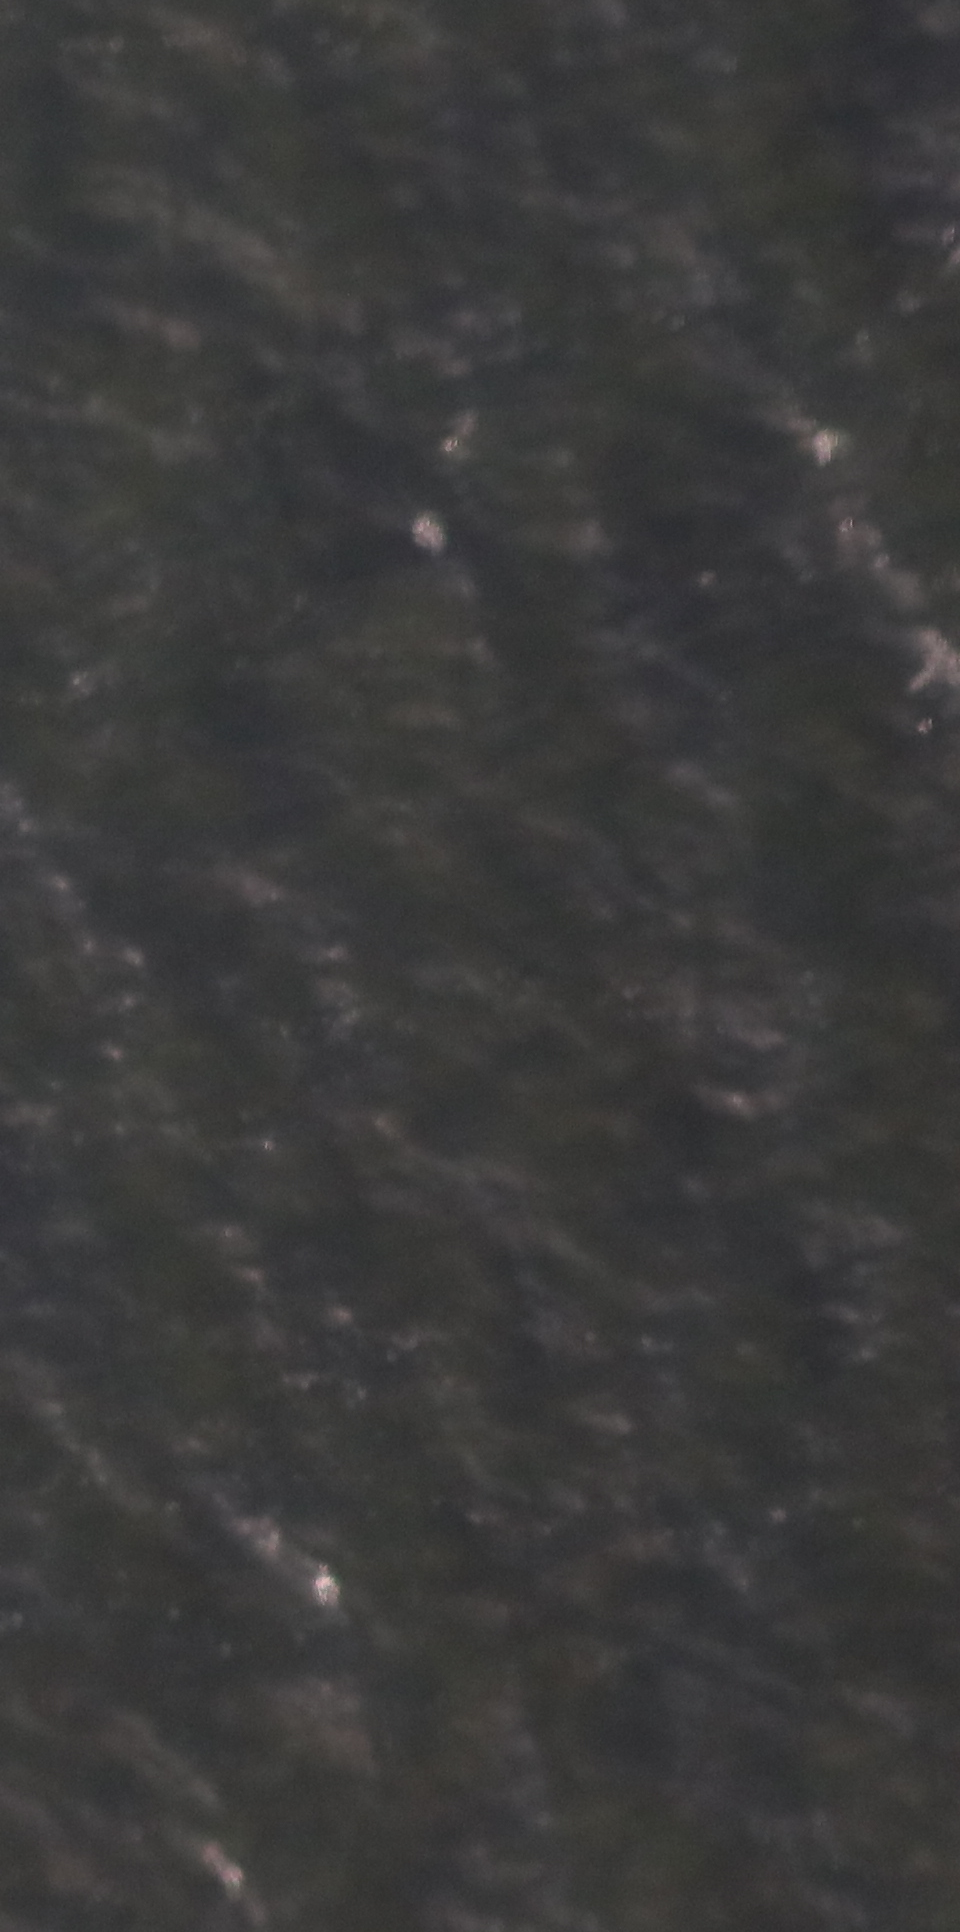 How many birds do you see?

0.